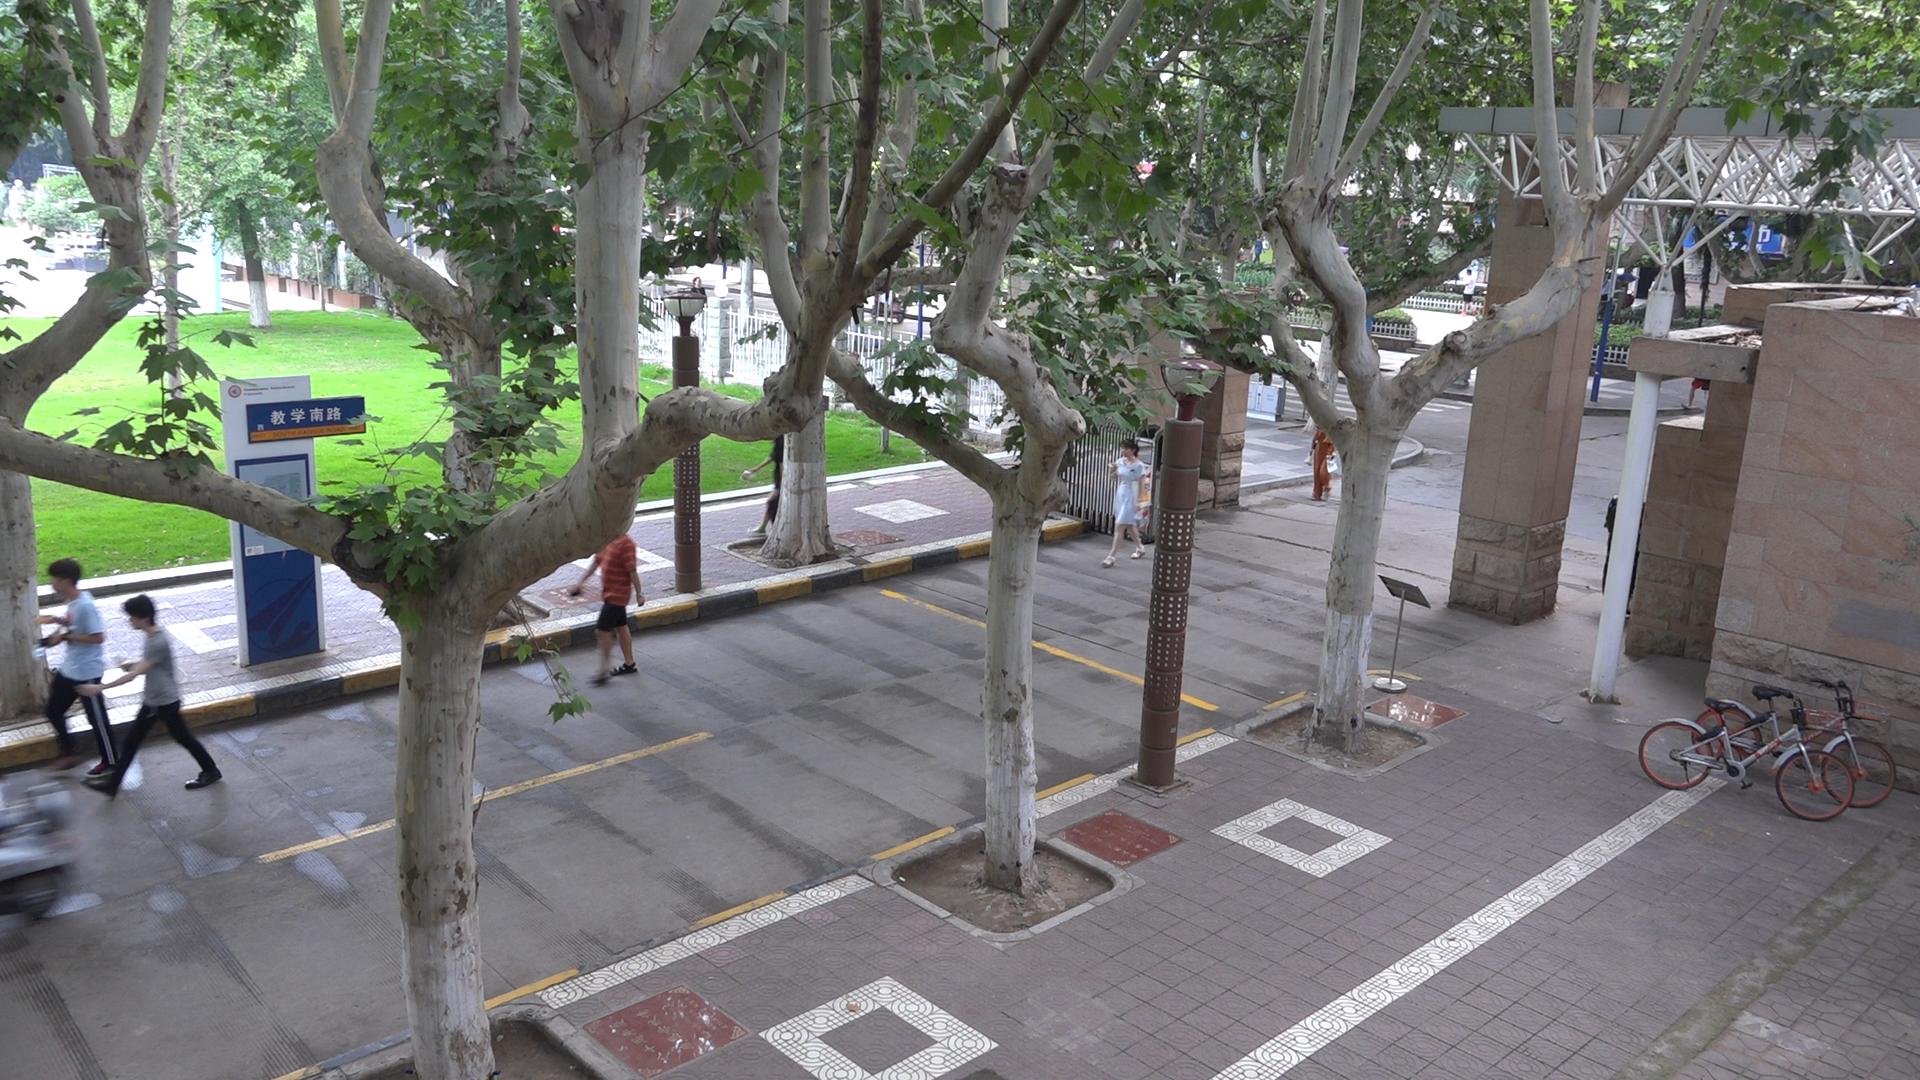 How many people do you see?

4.